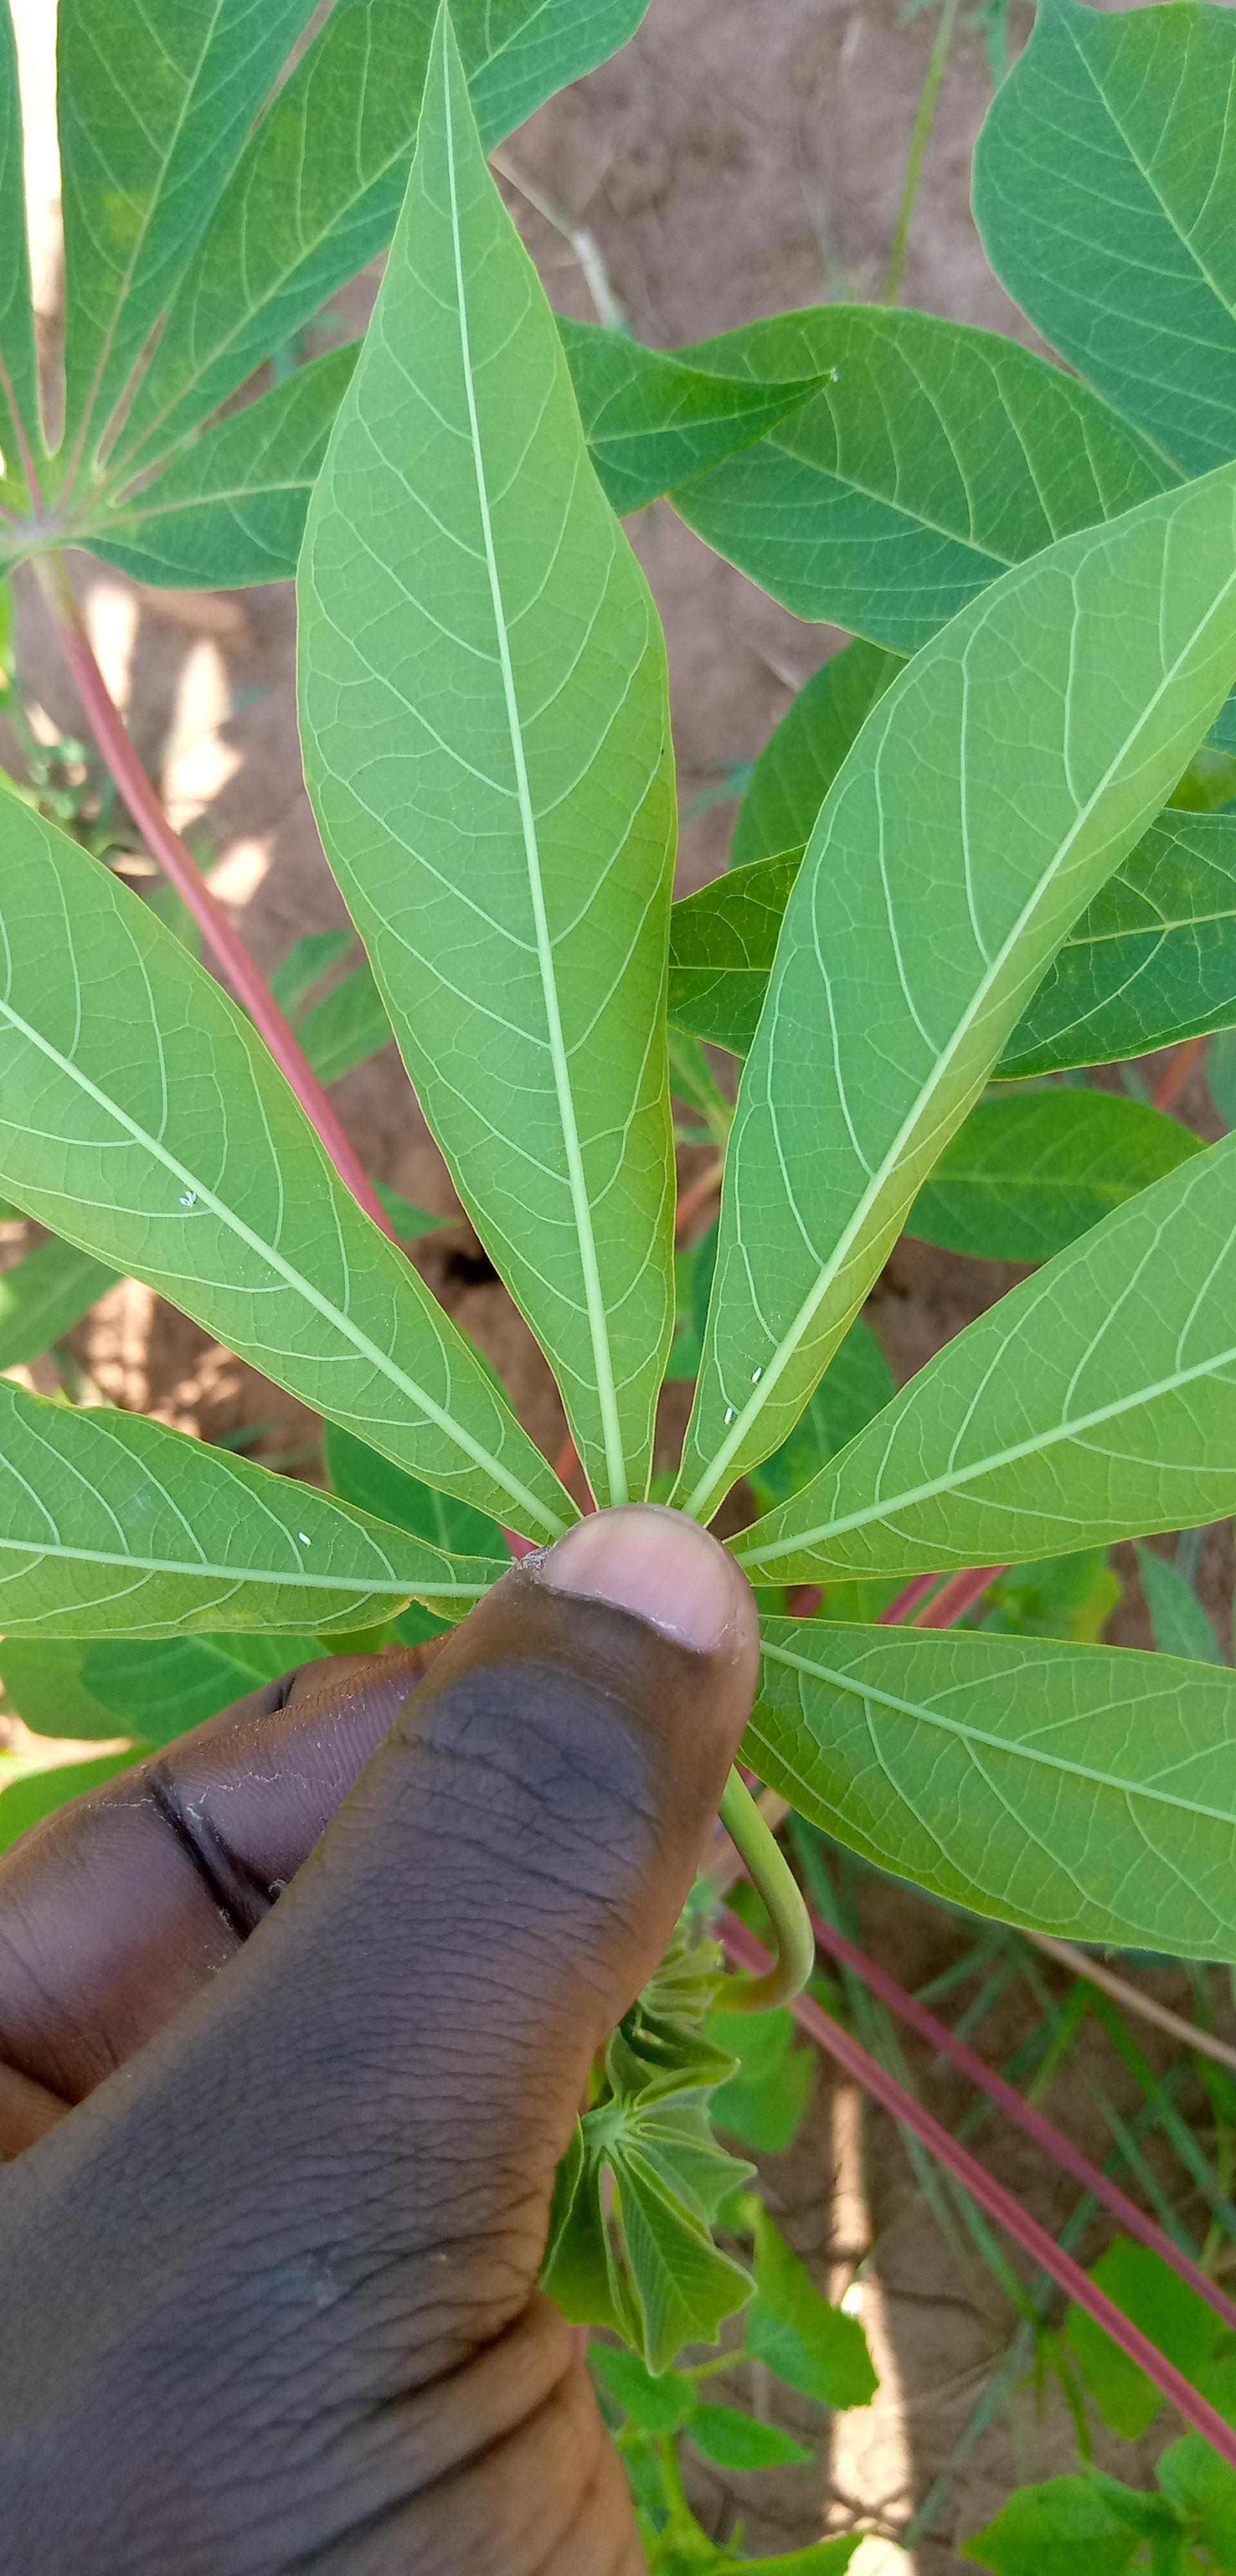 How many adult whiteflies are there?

4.